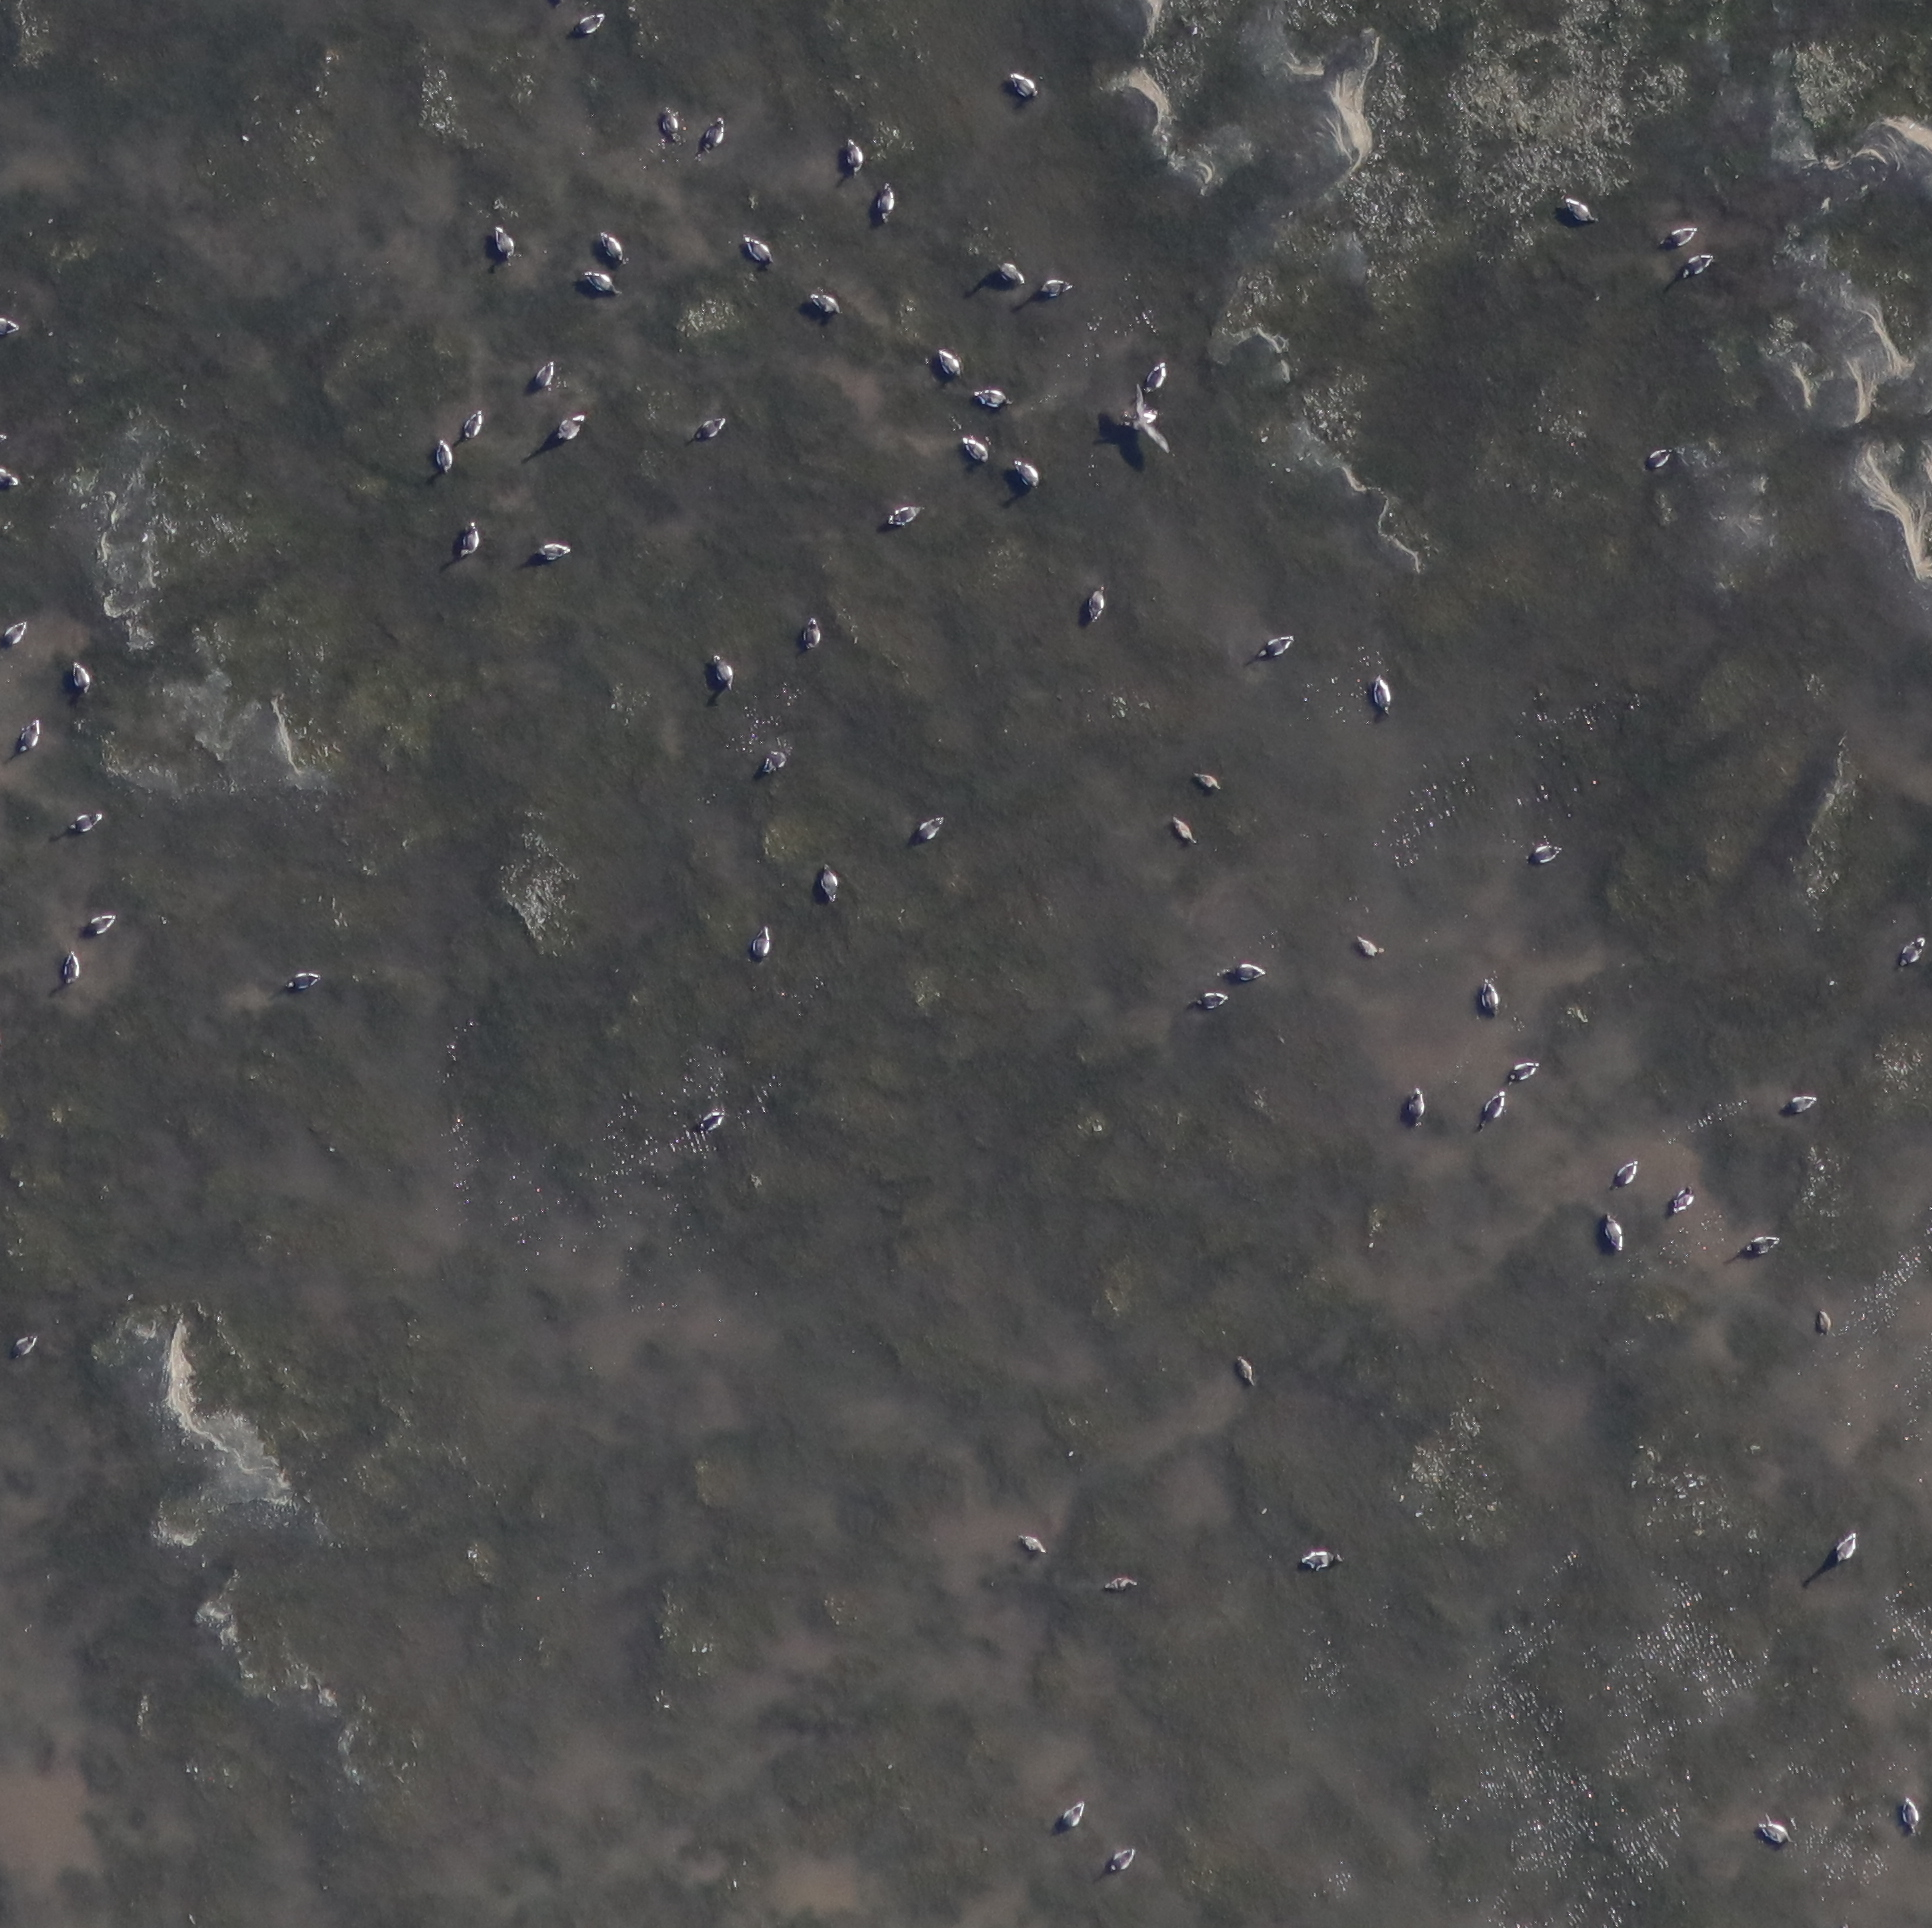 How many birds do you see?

76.